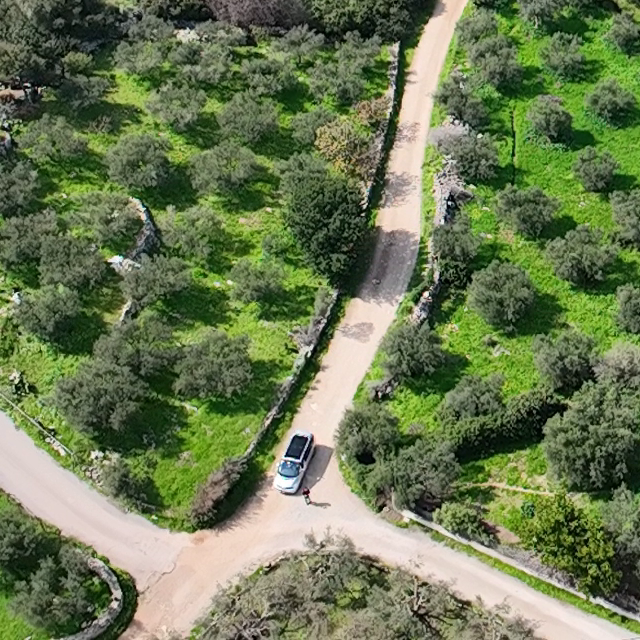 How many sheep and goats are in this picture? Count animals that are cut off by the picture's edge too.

0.